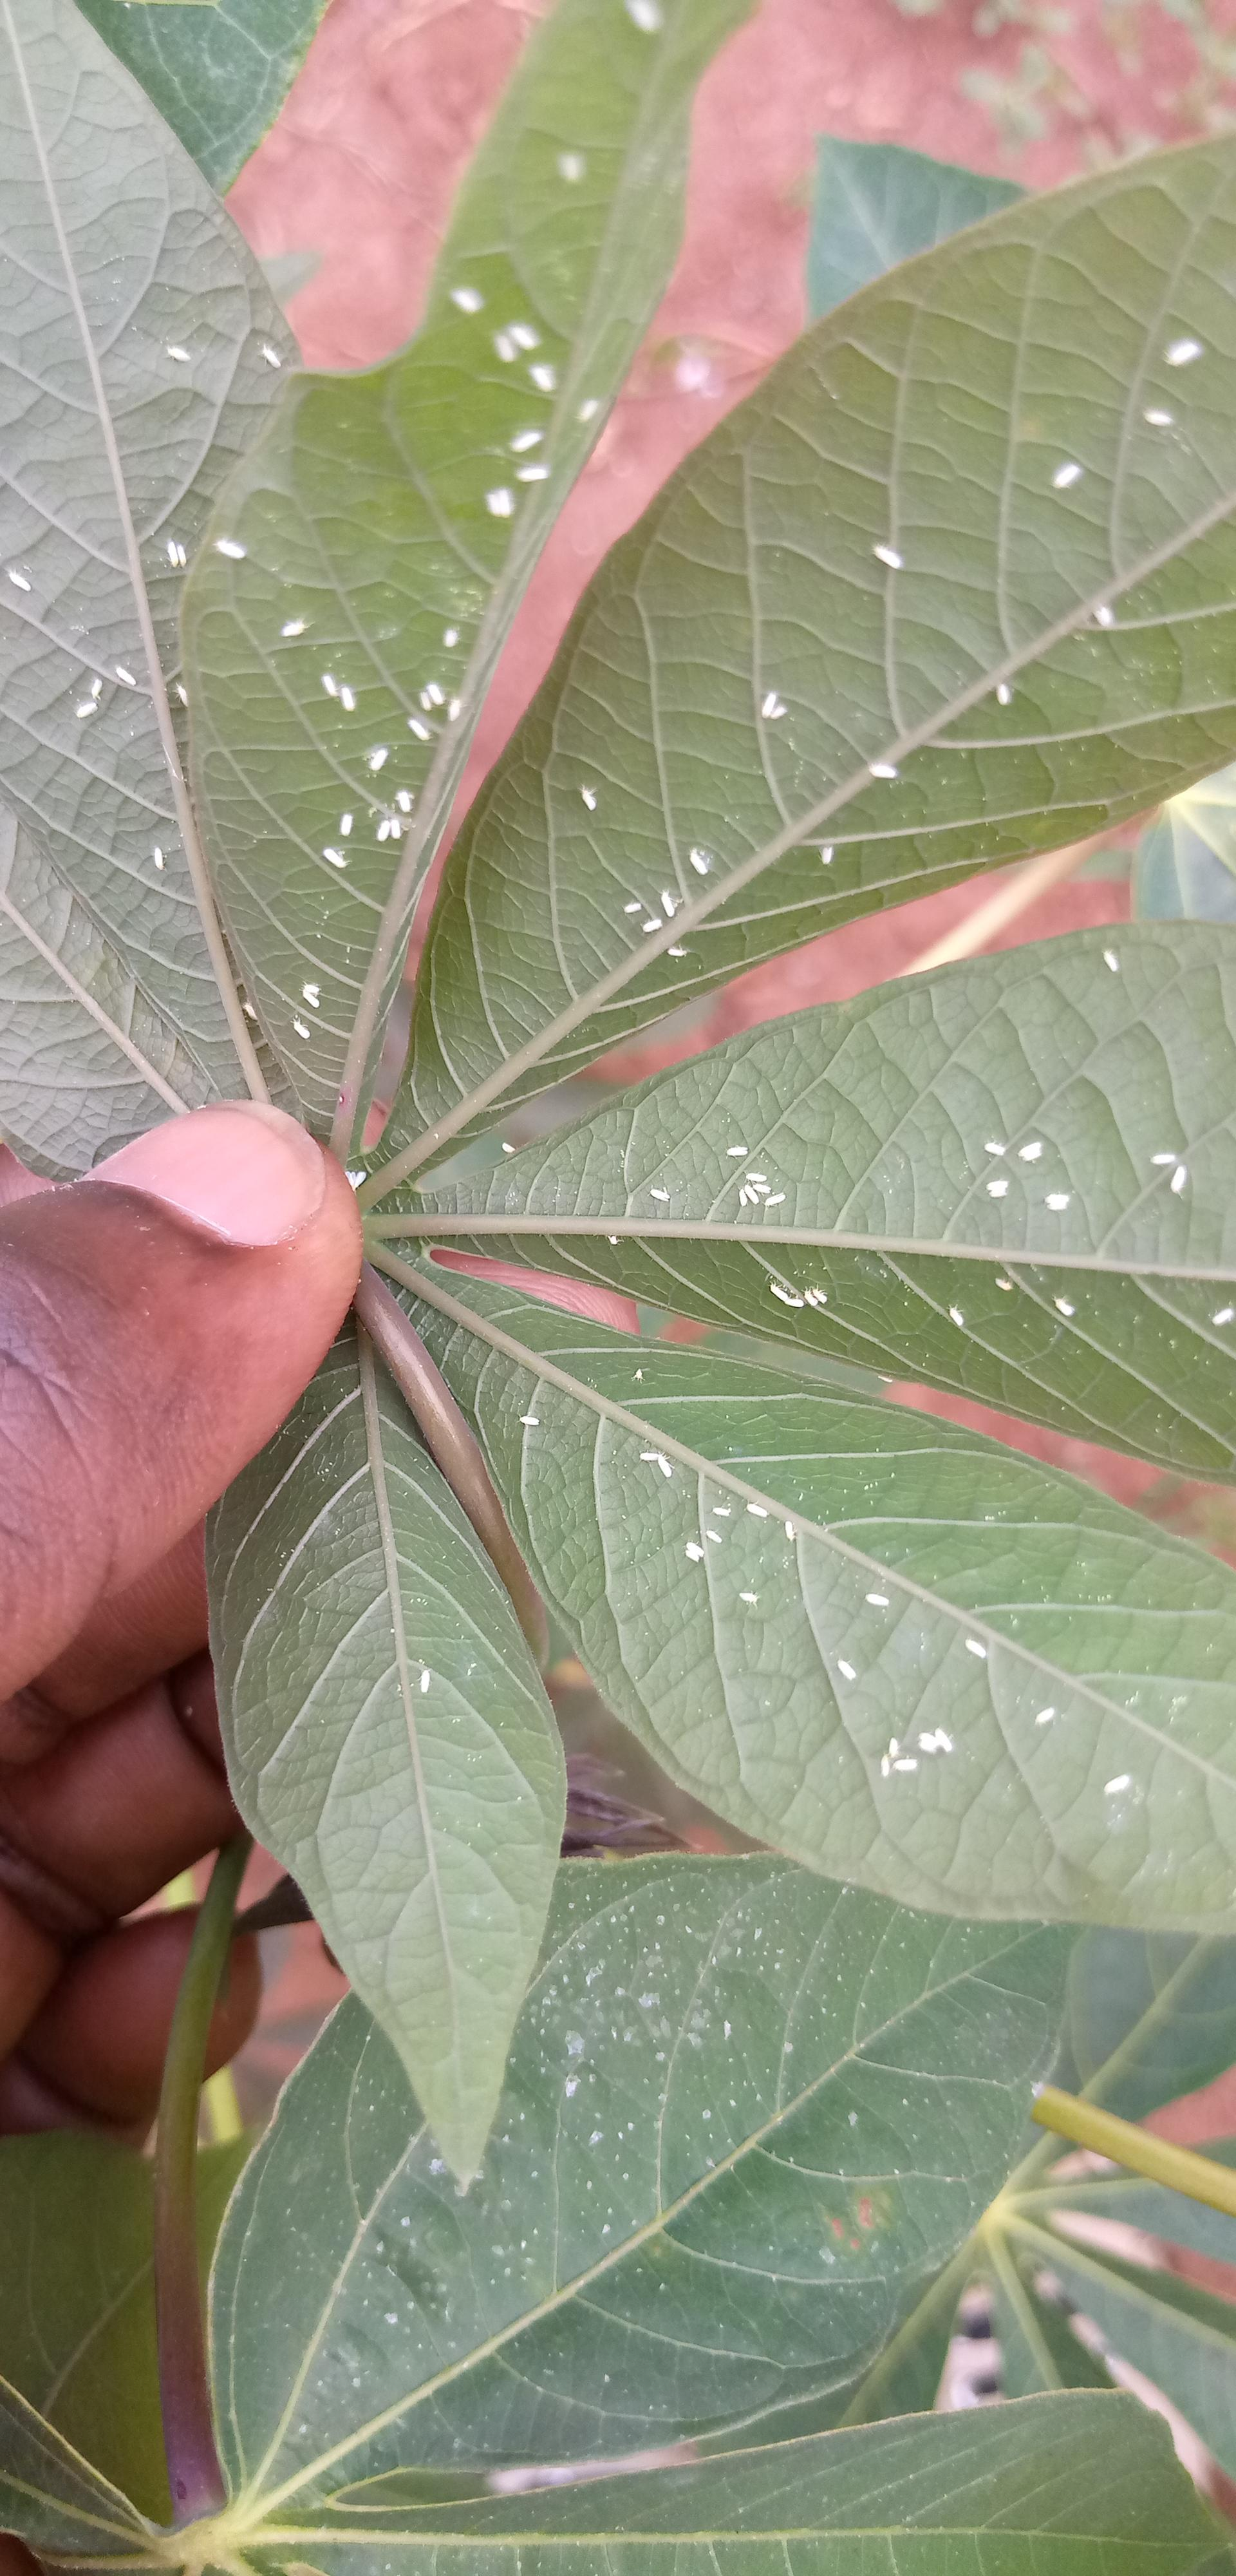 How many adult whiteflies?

104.